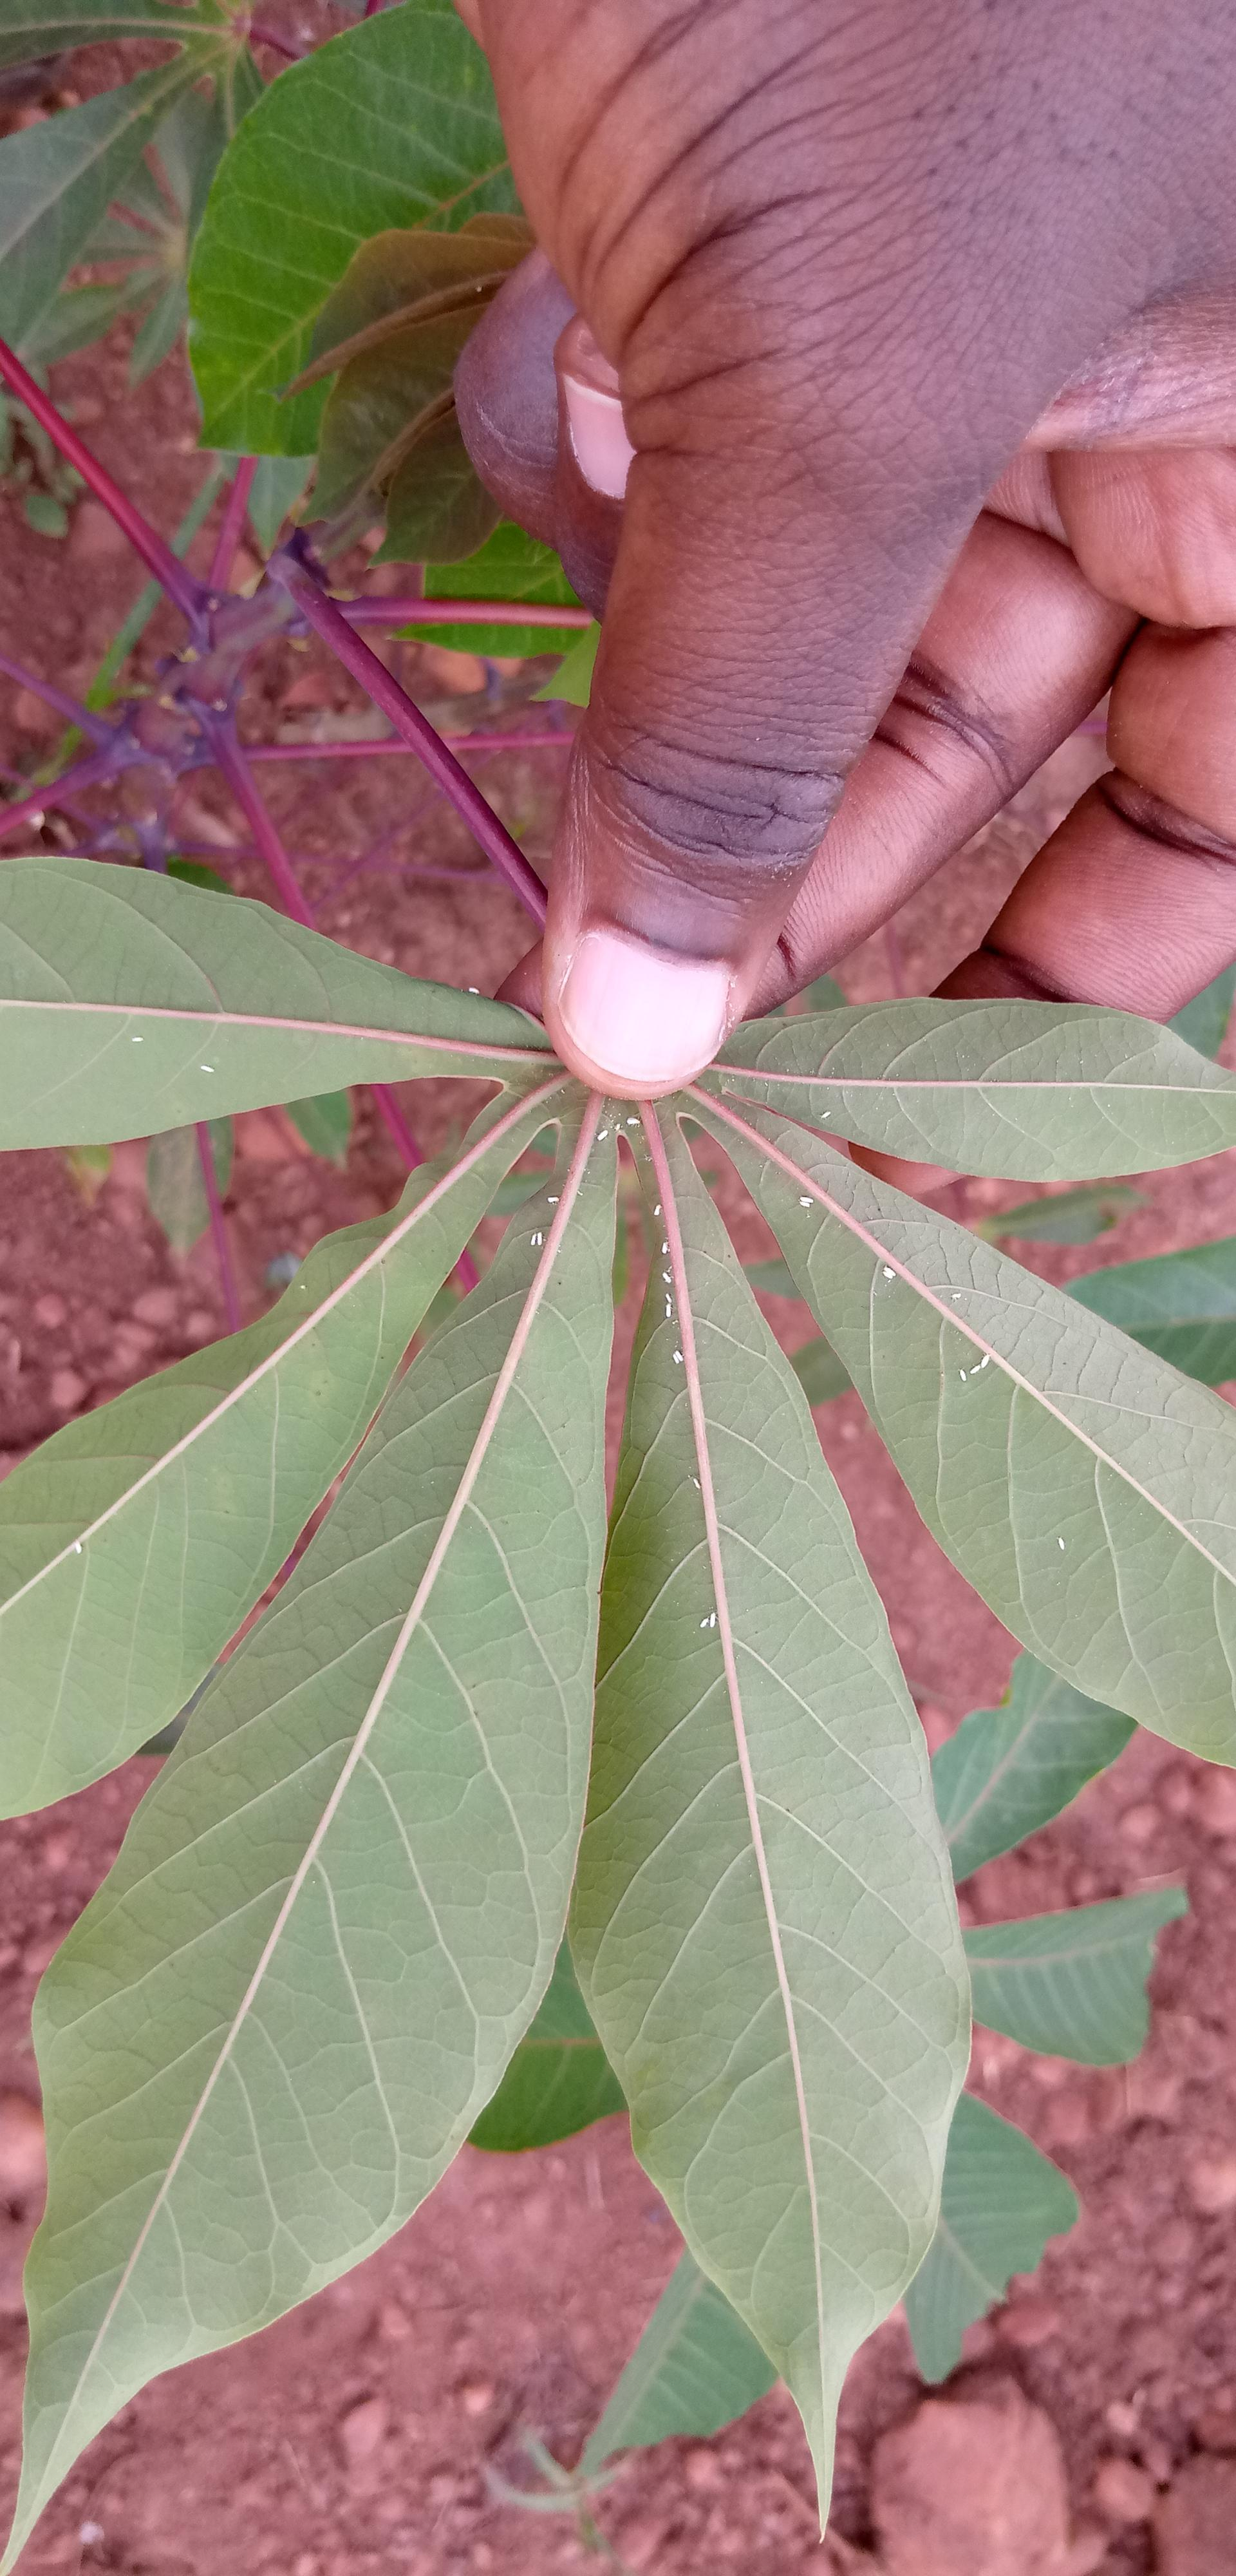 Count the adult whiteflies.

31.